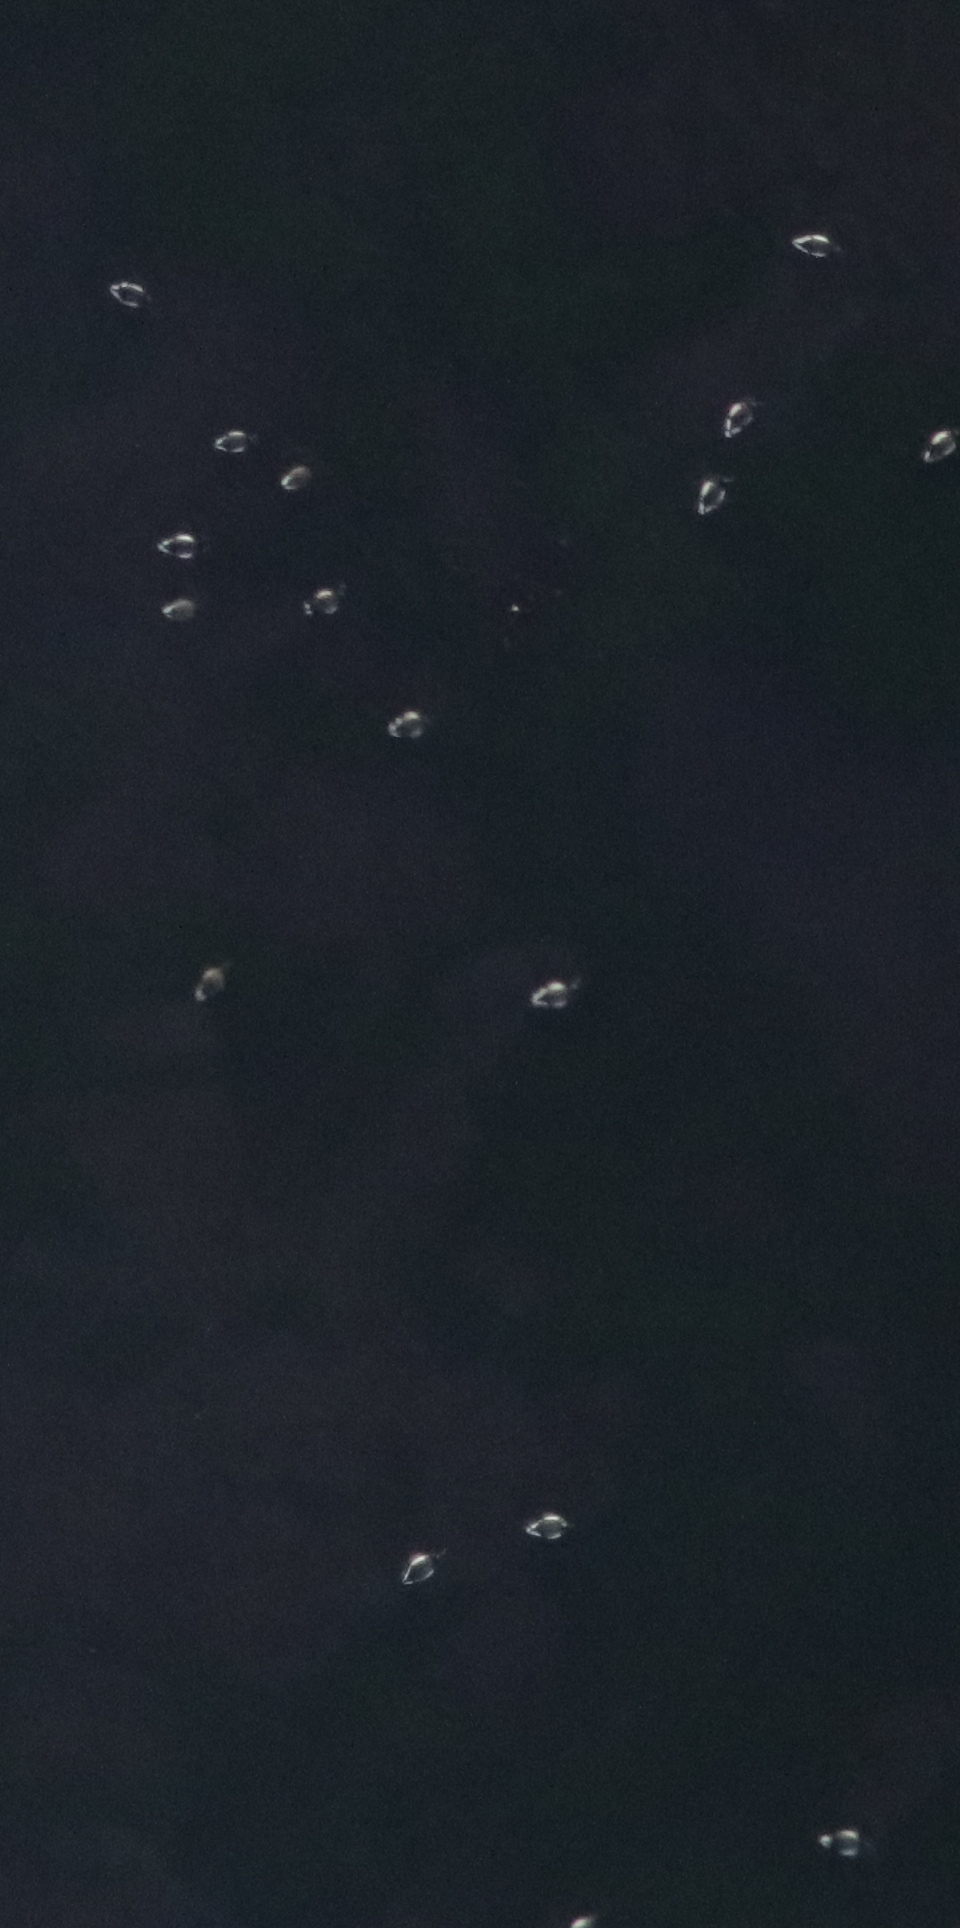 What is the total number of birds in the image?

16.